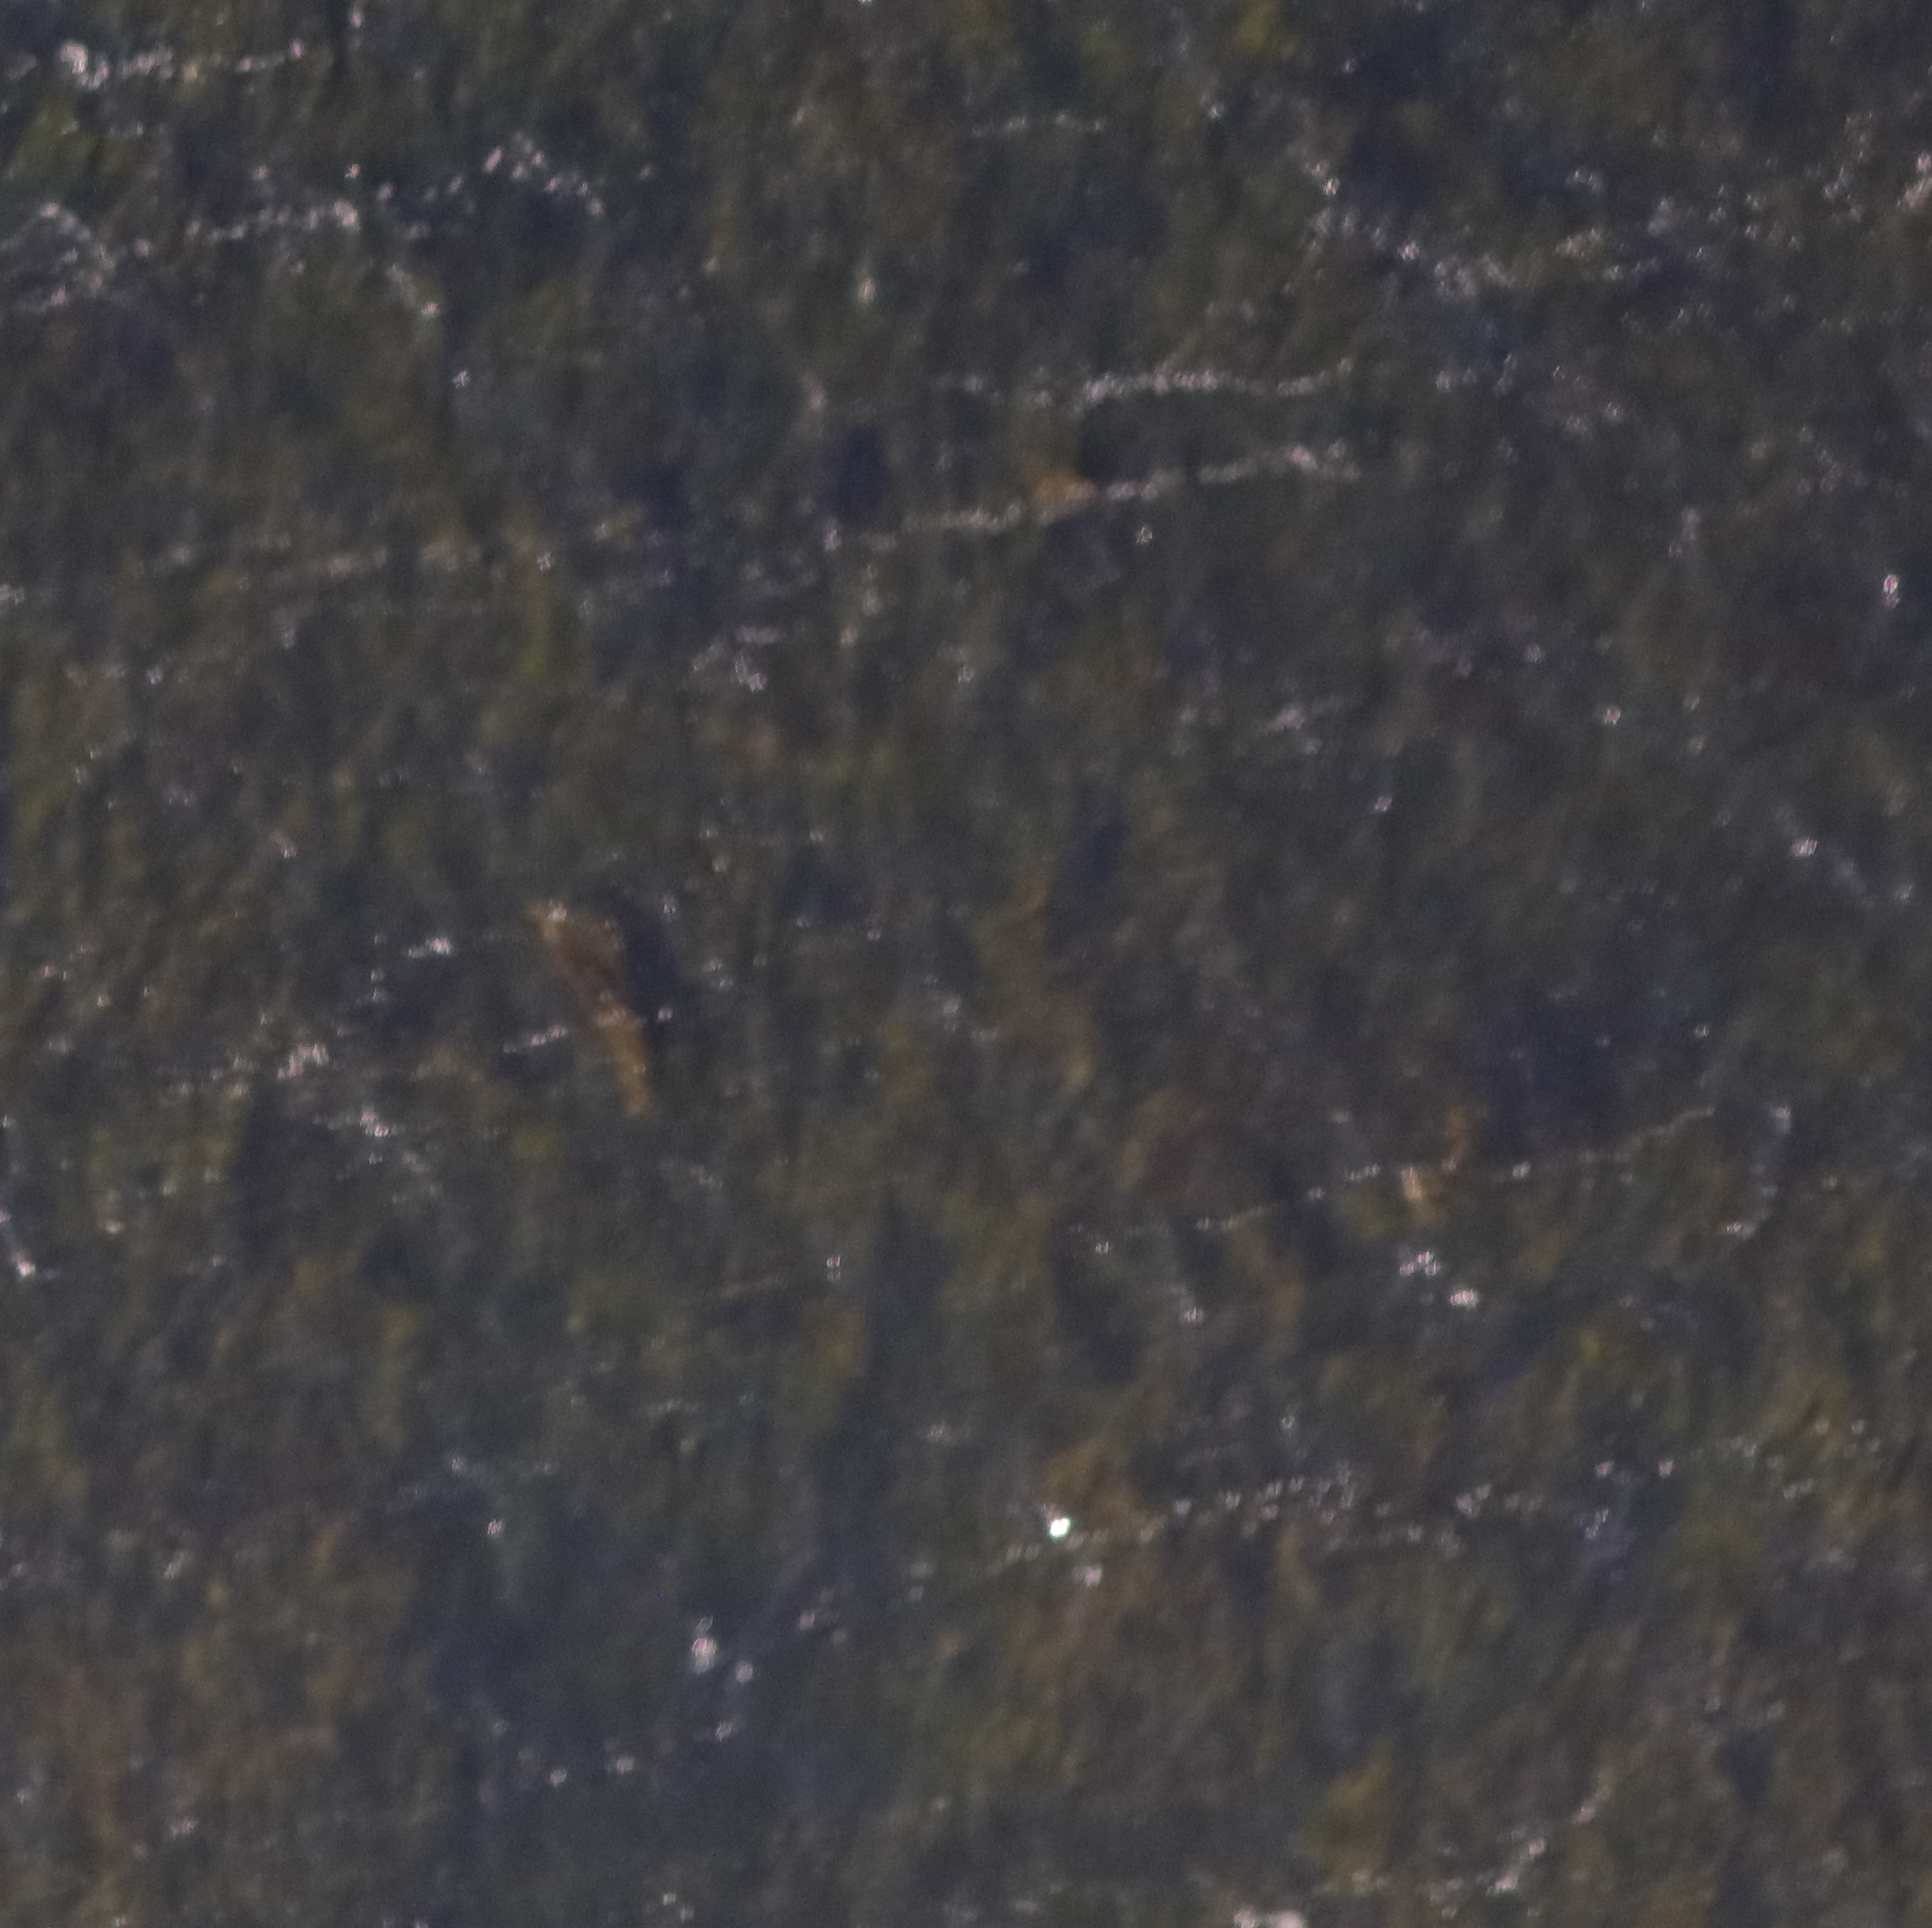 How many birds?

0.